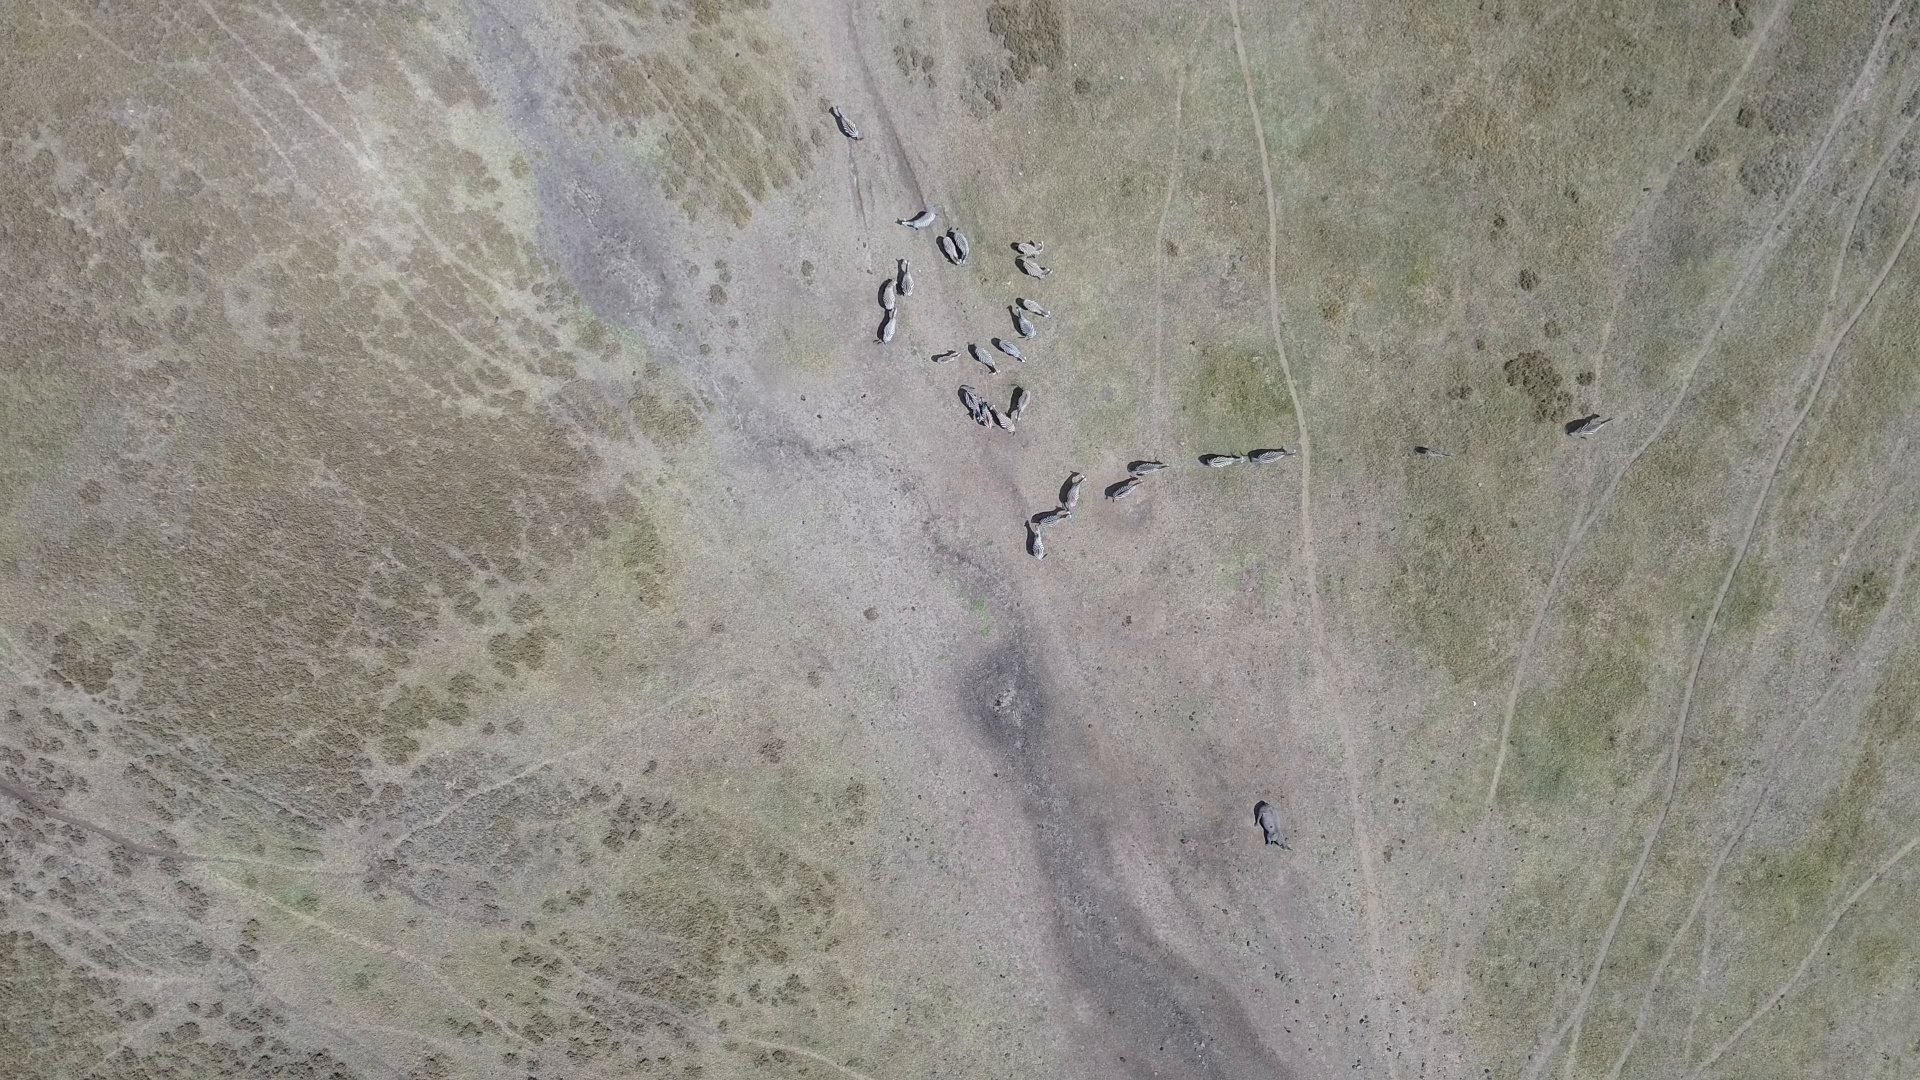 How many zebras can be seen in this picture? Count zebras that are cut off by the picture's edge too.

27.